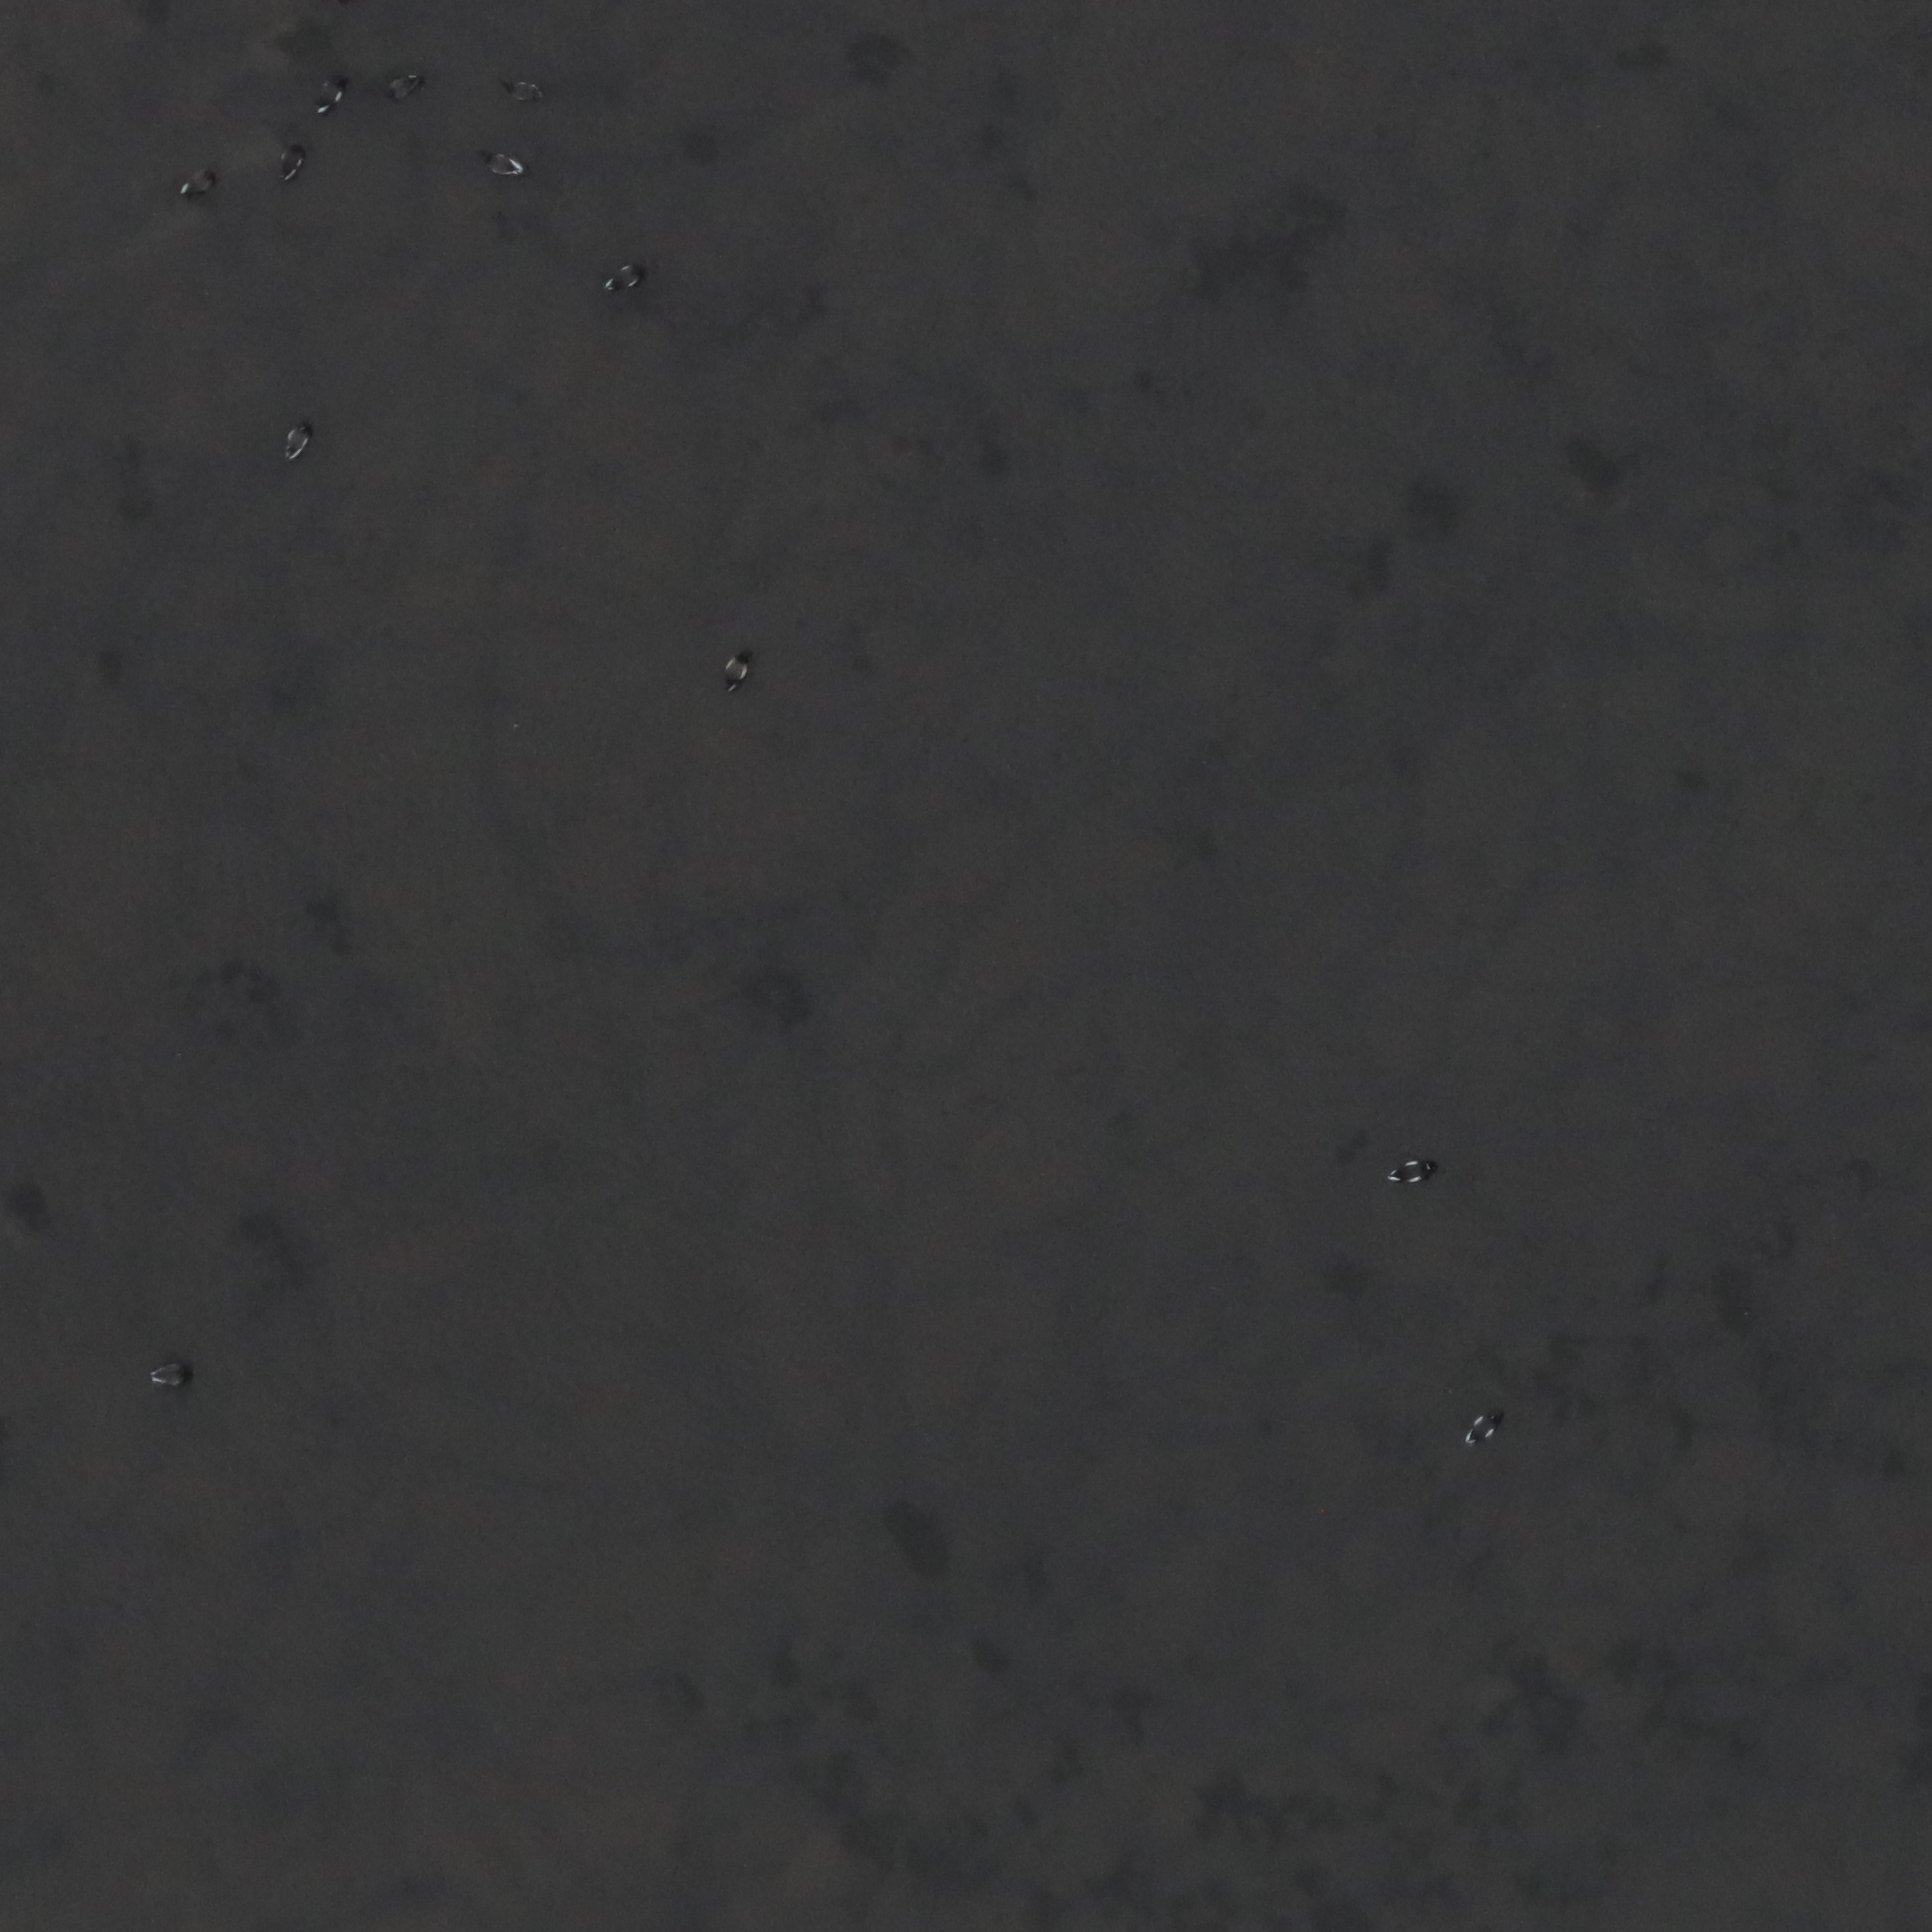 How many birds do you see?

12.